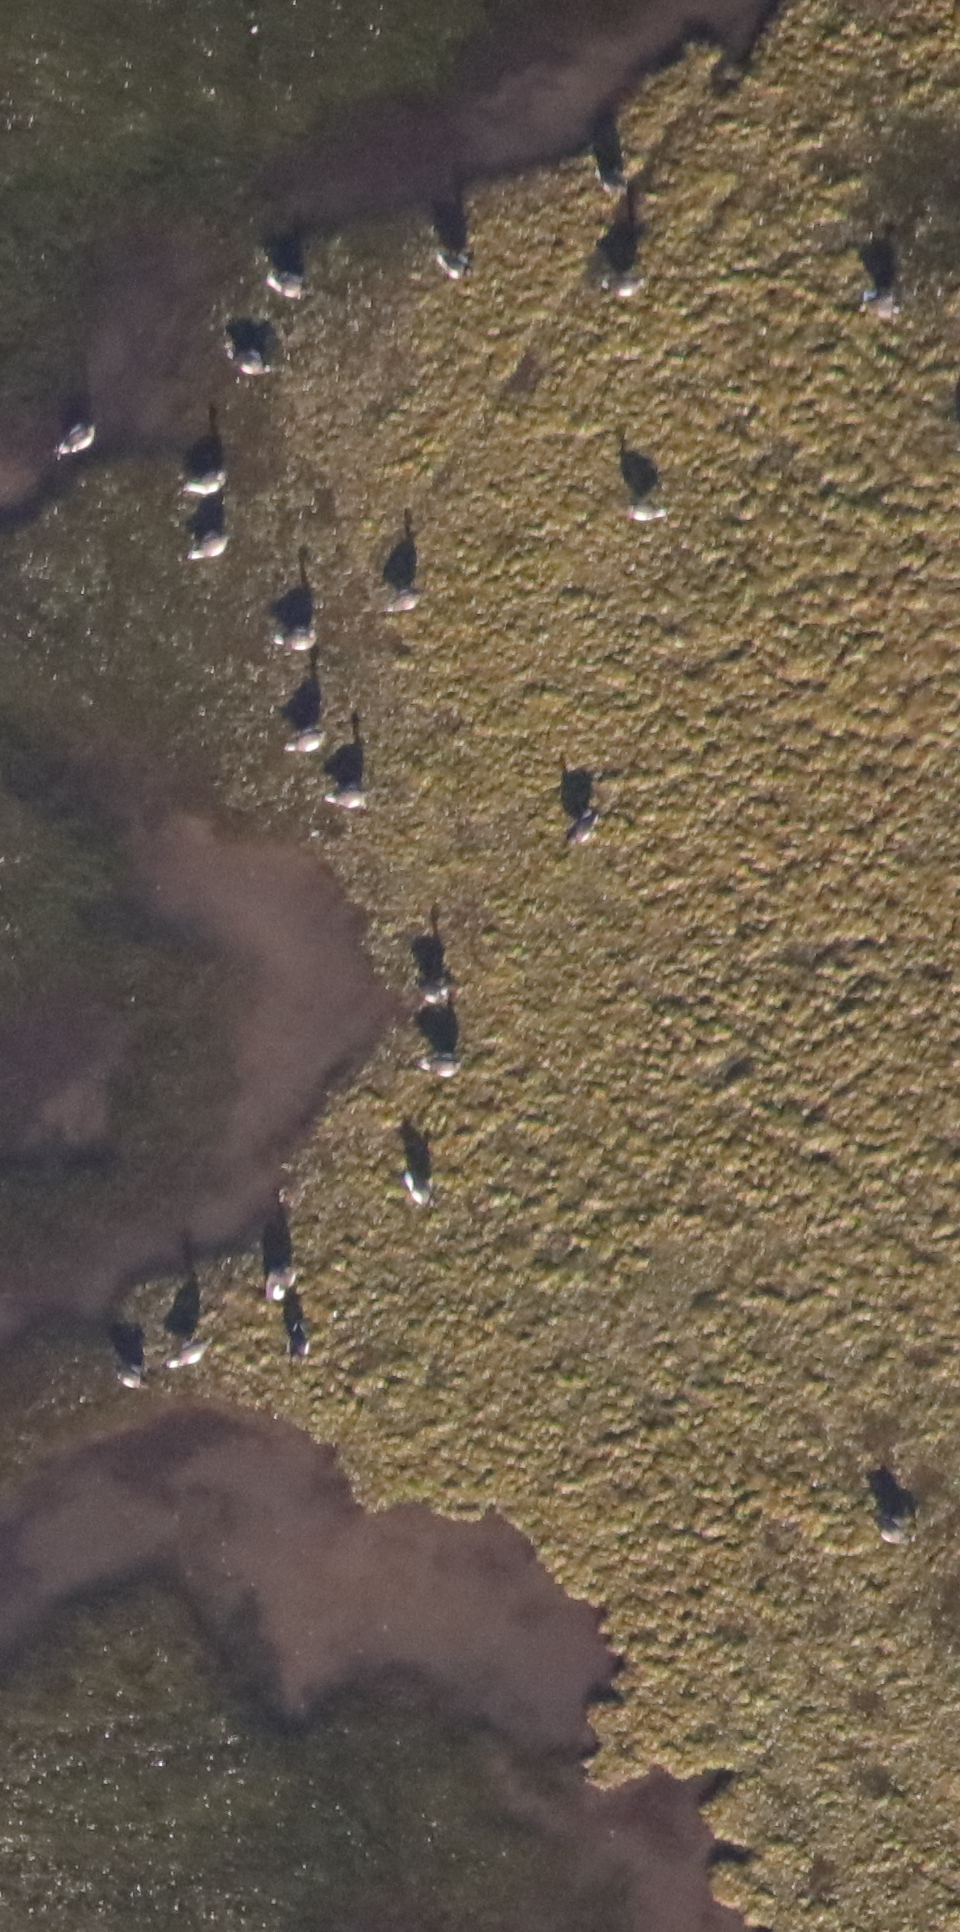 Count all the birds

23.